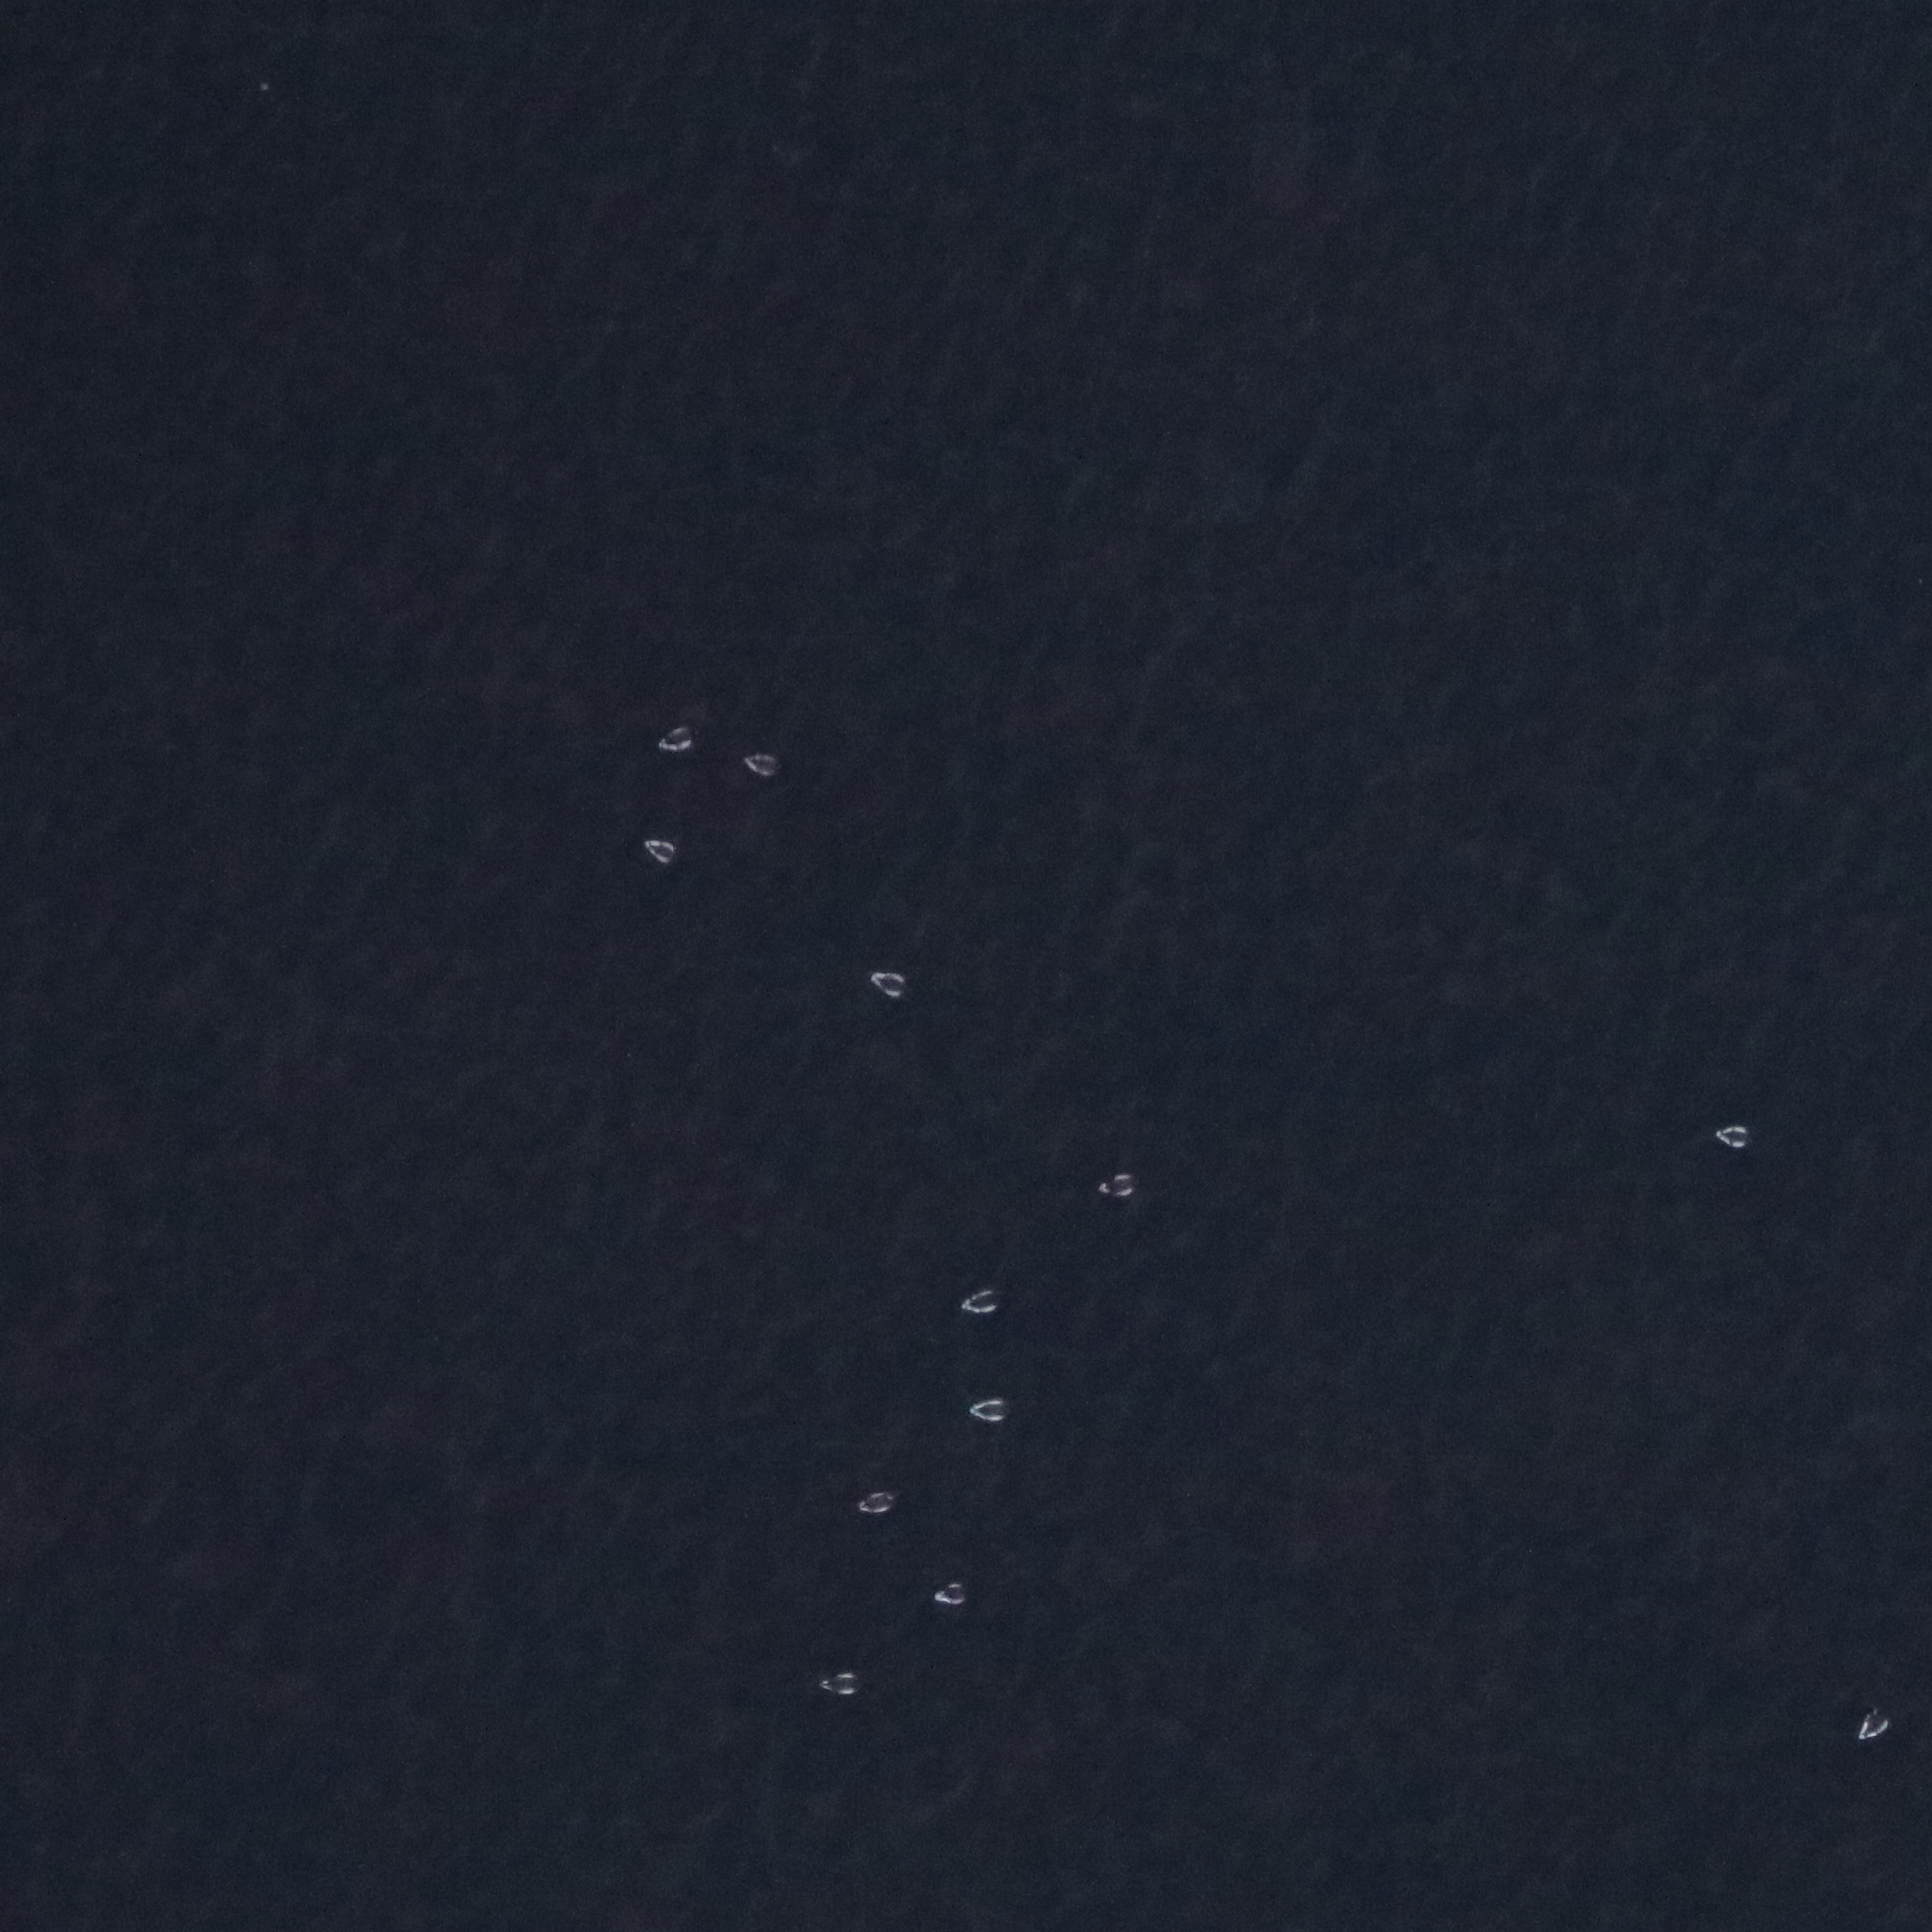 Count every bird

12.